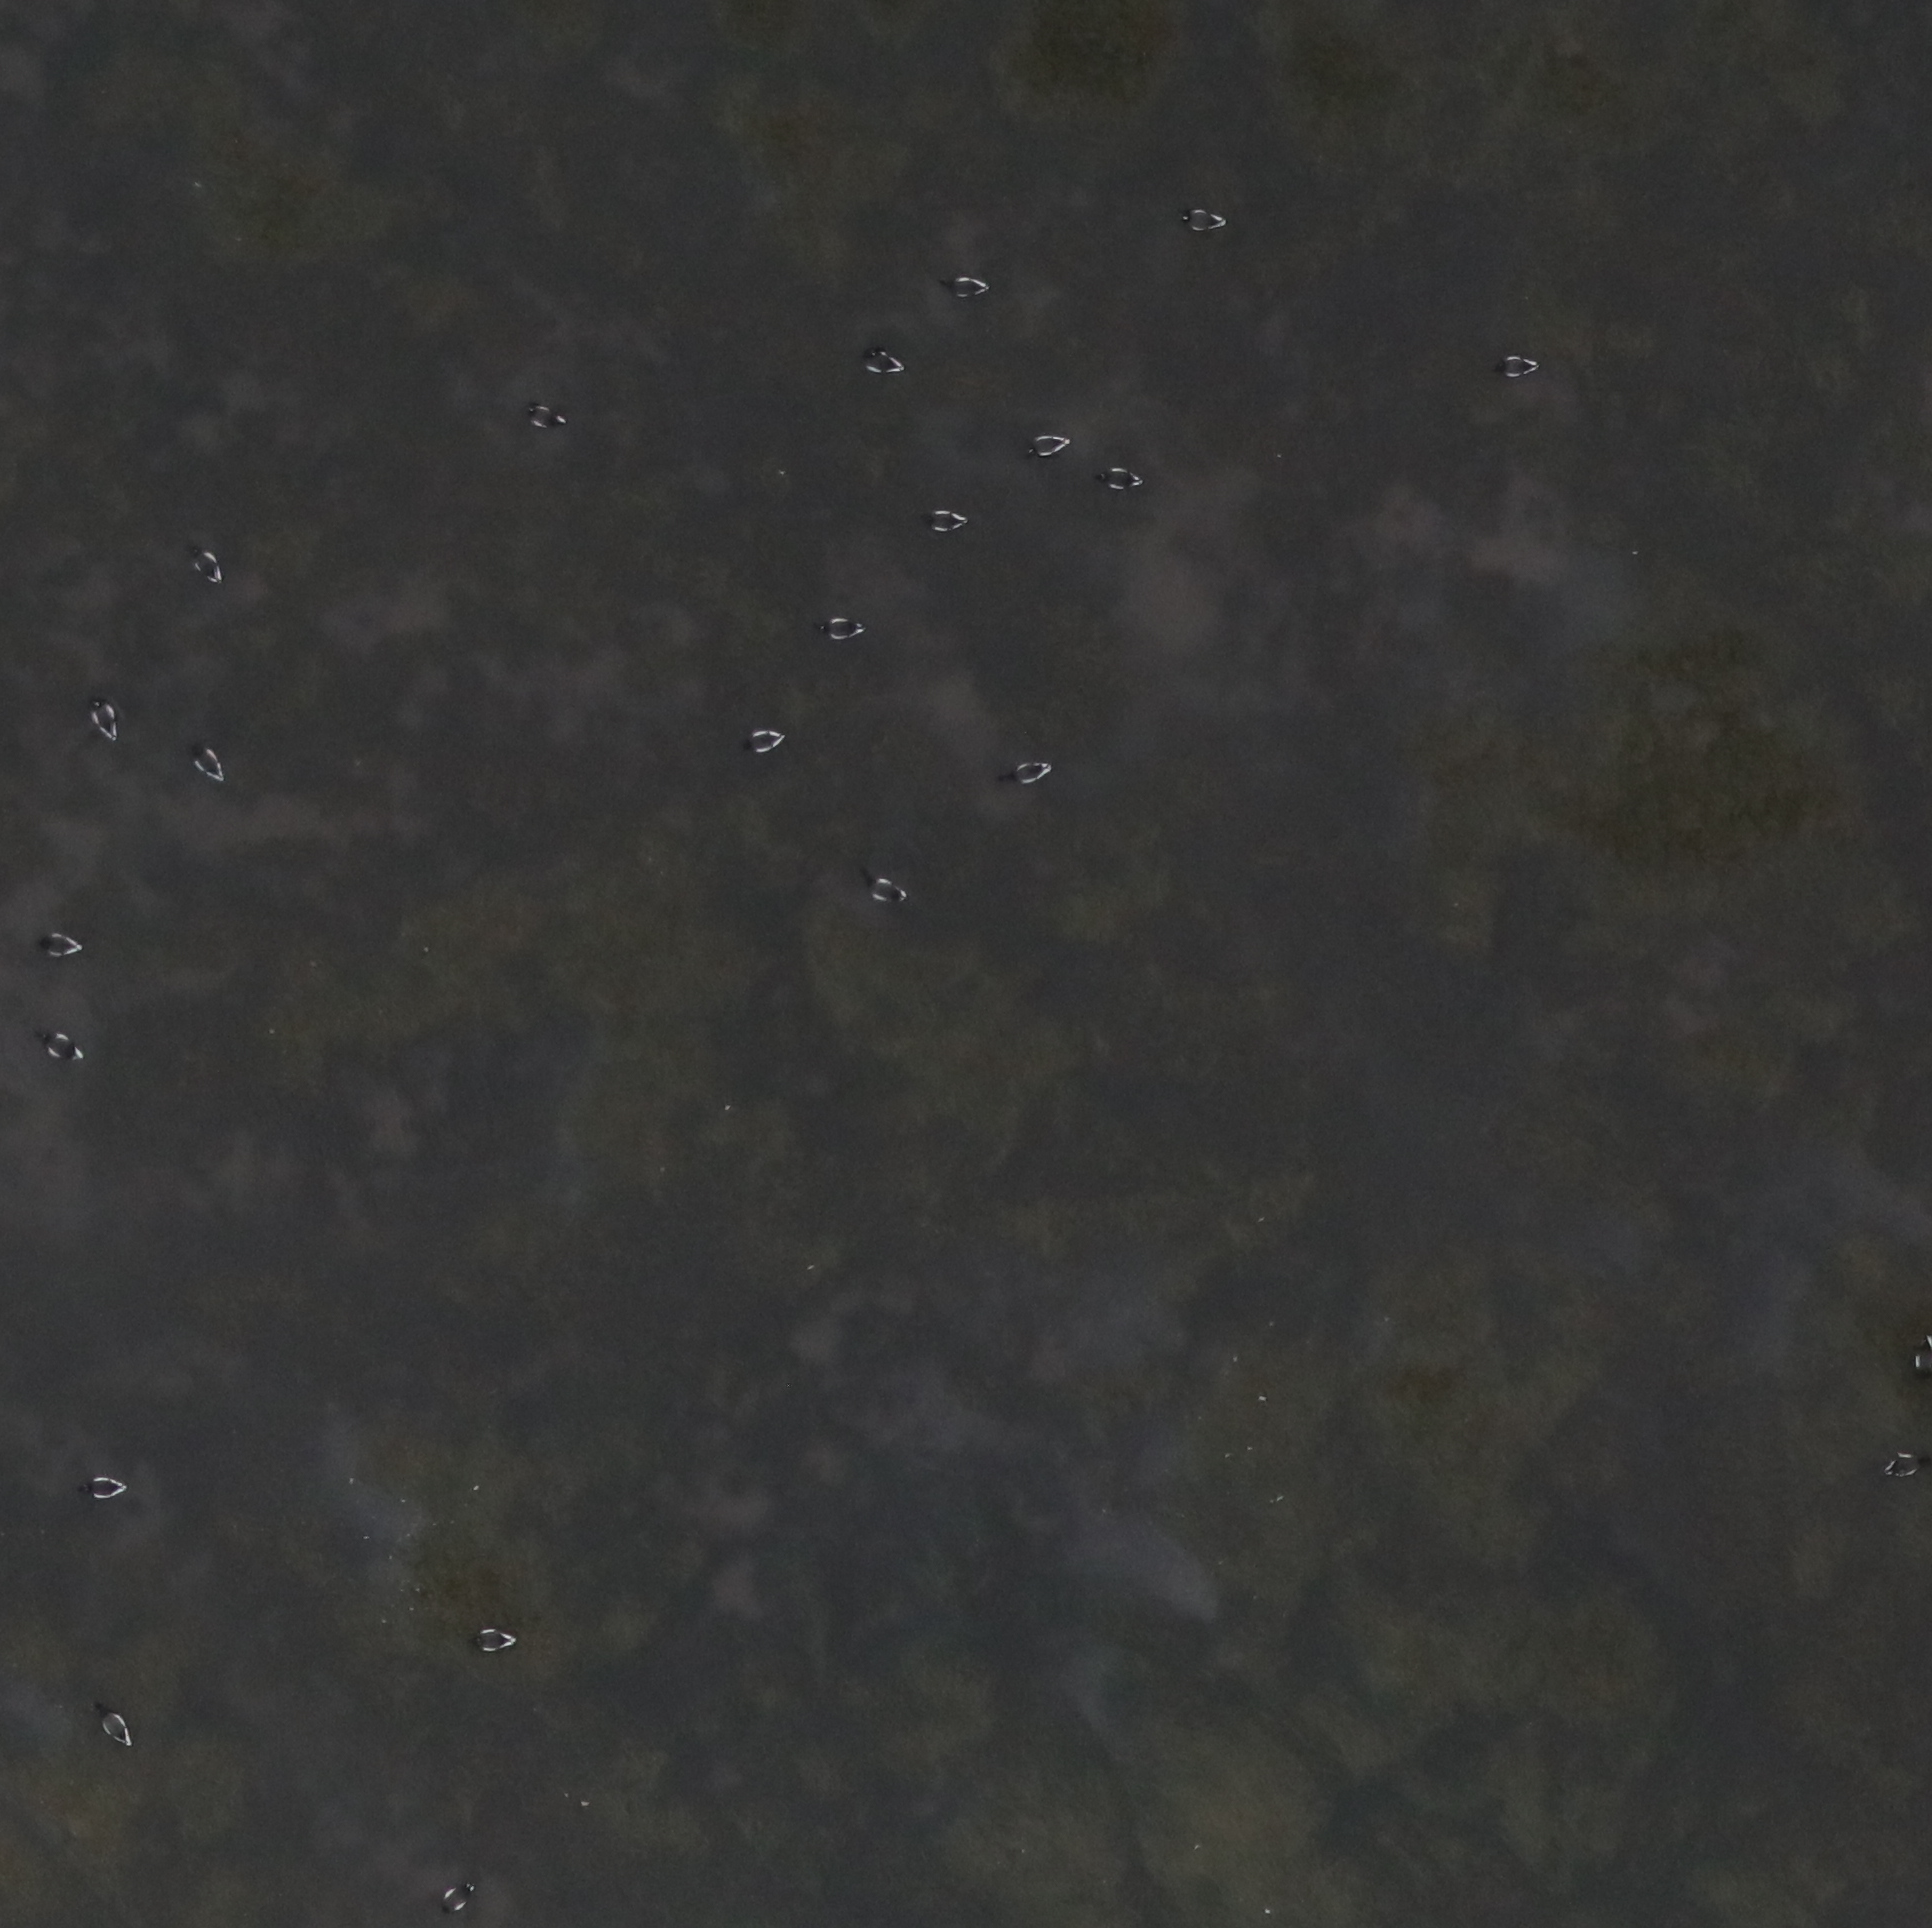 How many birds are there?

23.